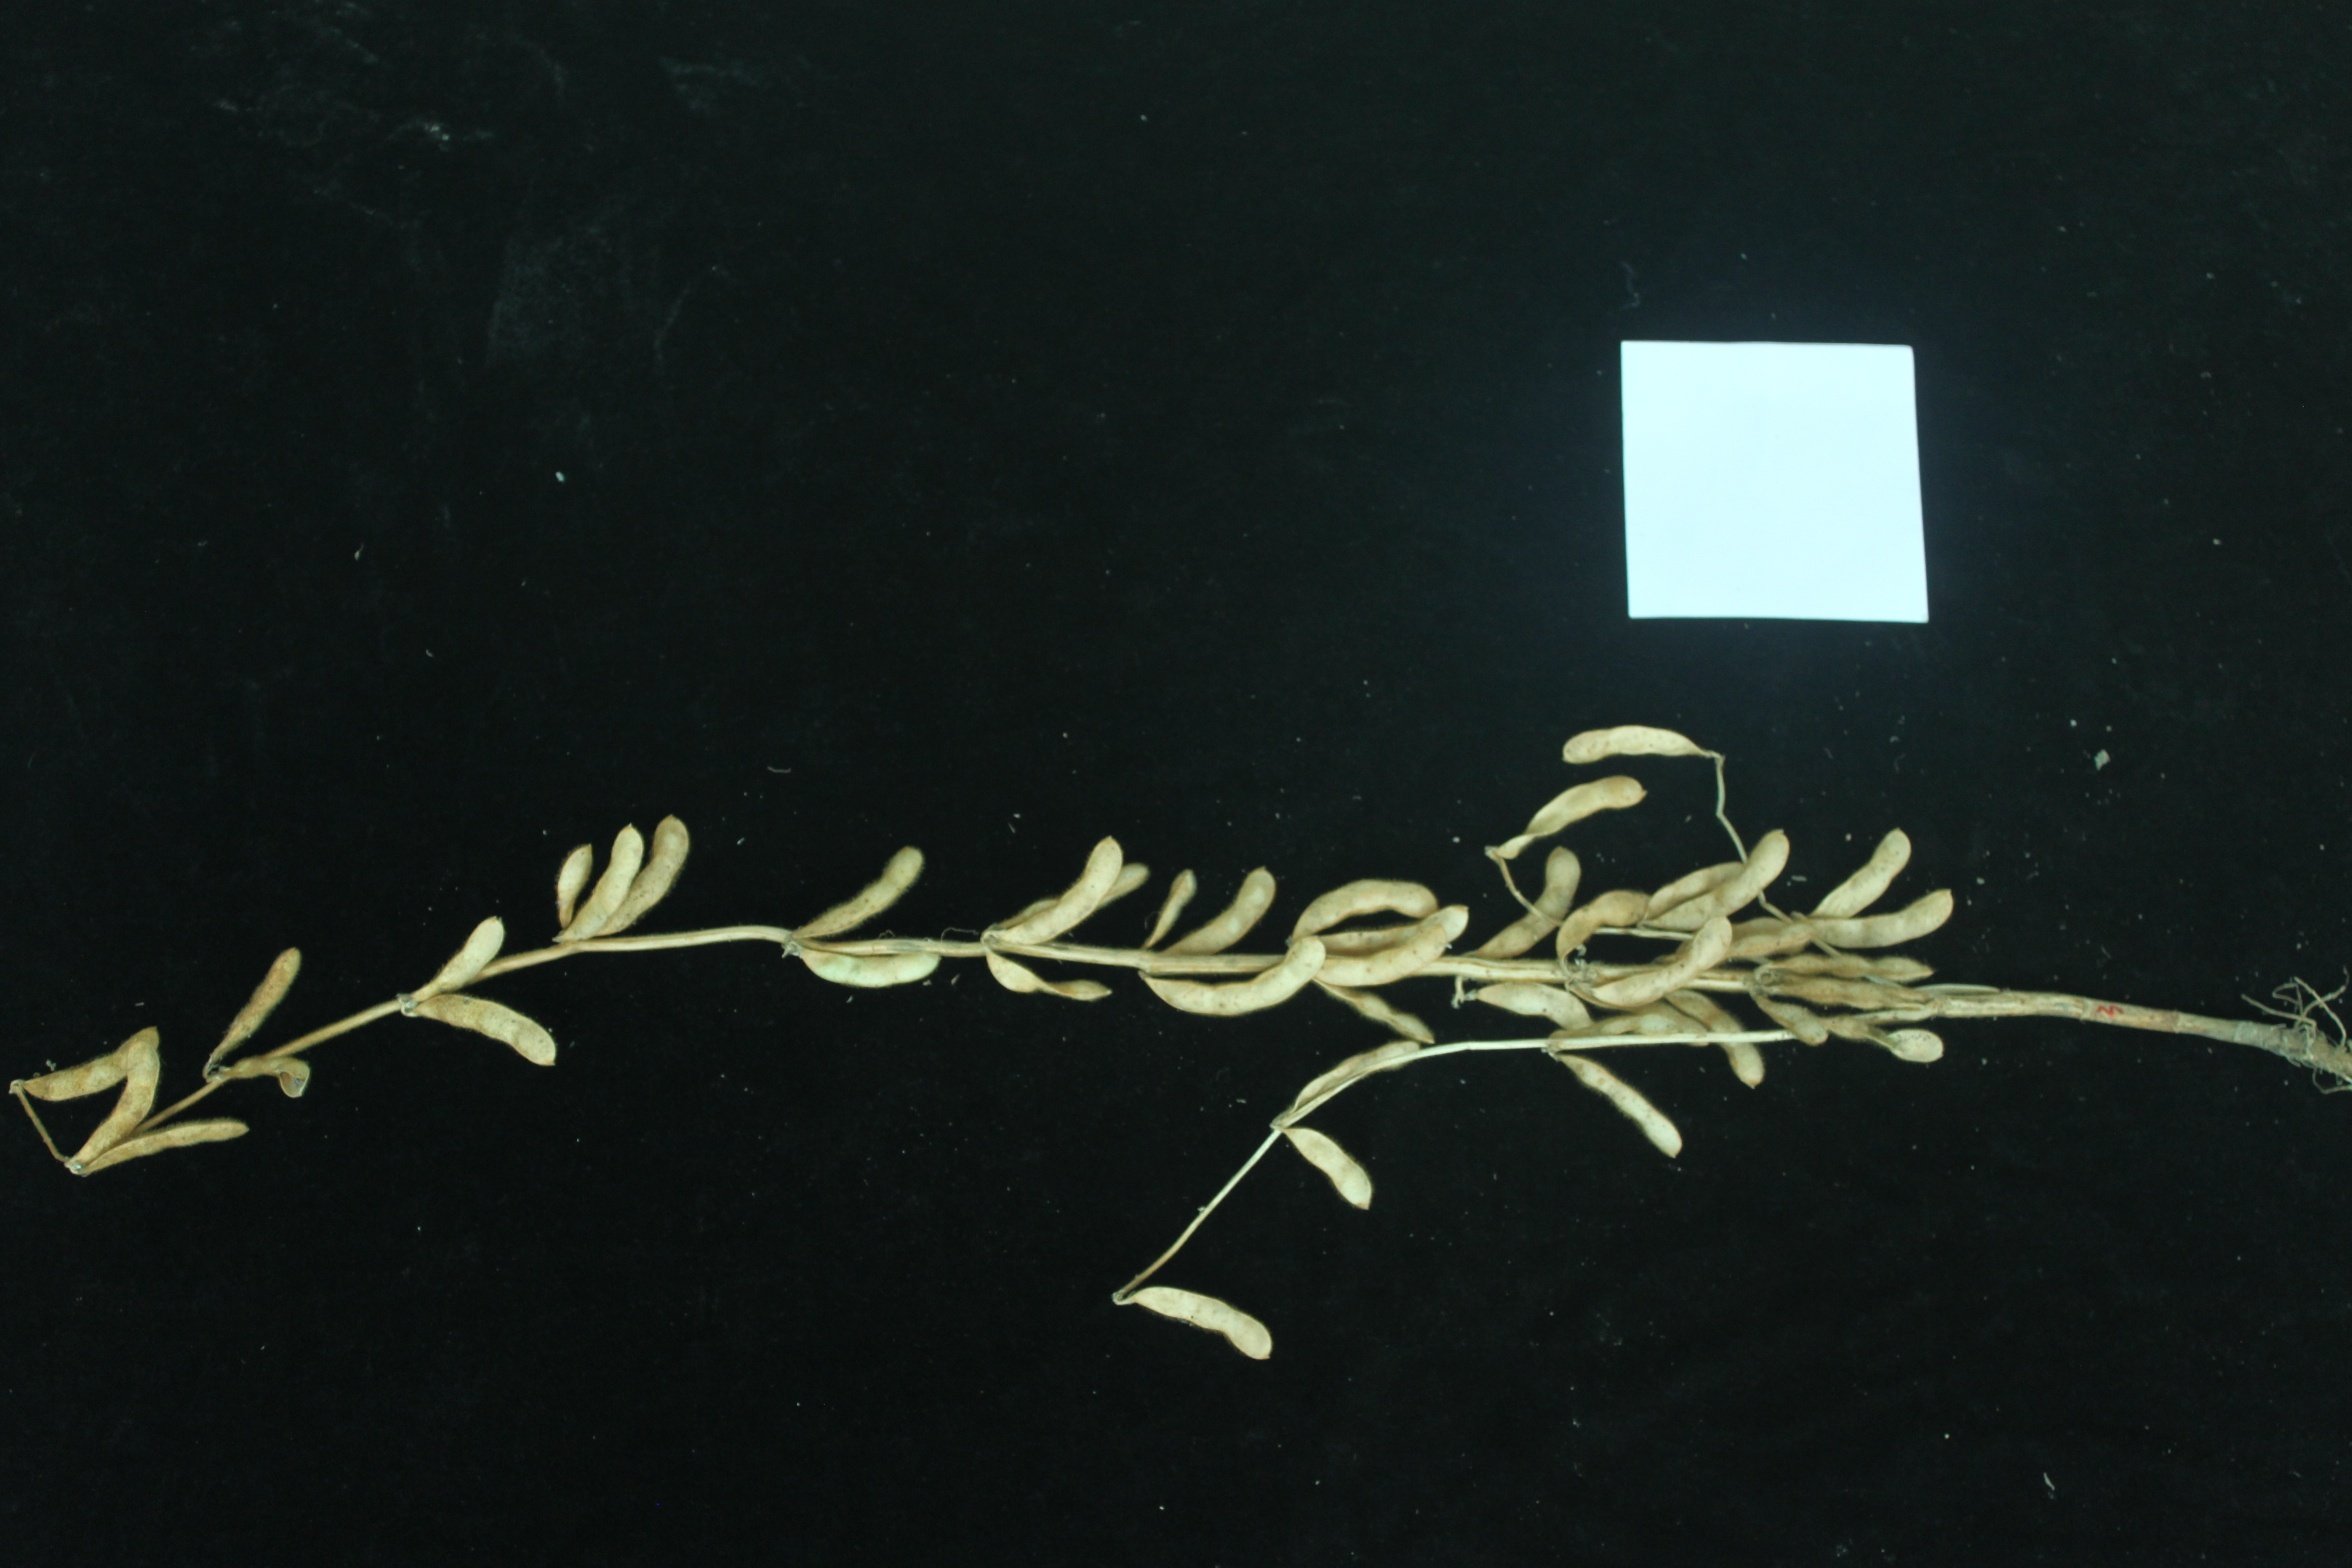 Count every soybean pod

43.